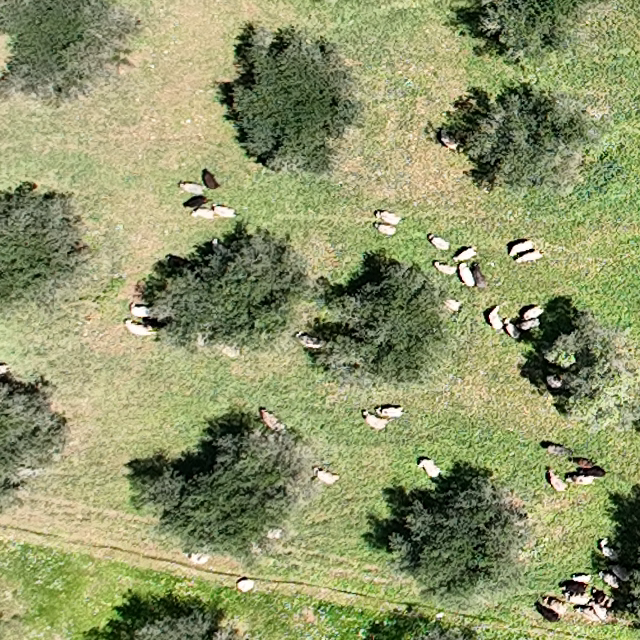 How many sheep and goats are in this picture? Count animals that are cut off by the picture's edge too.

50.